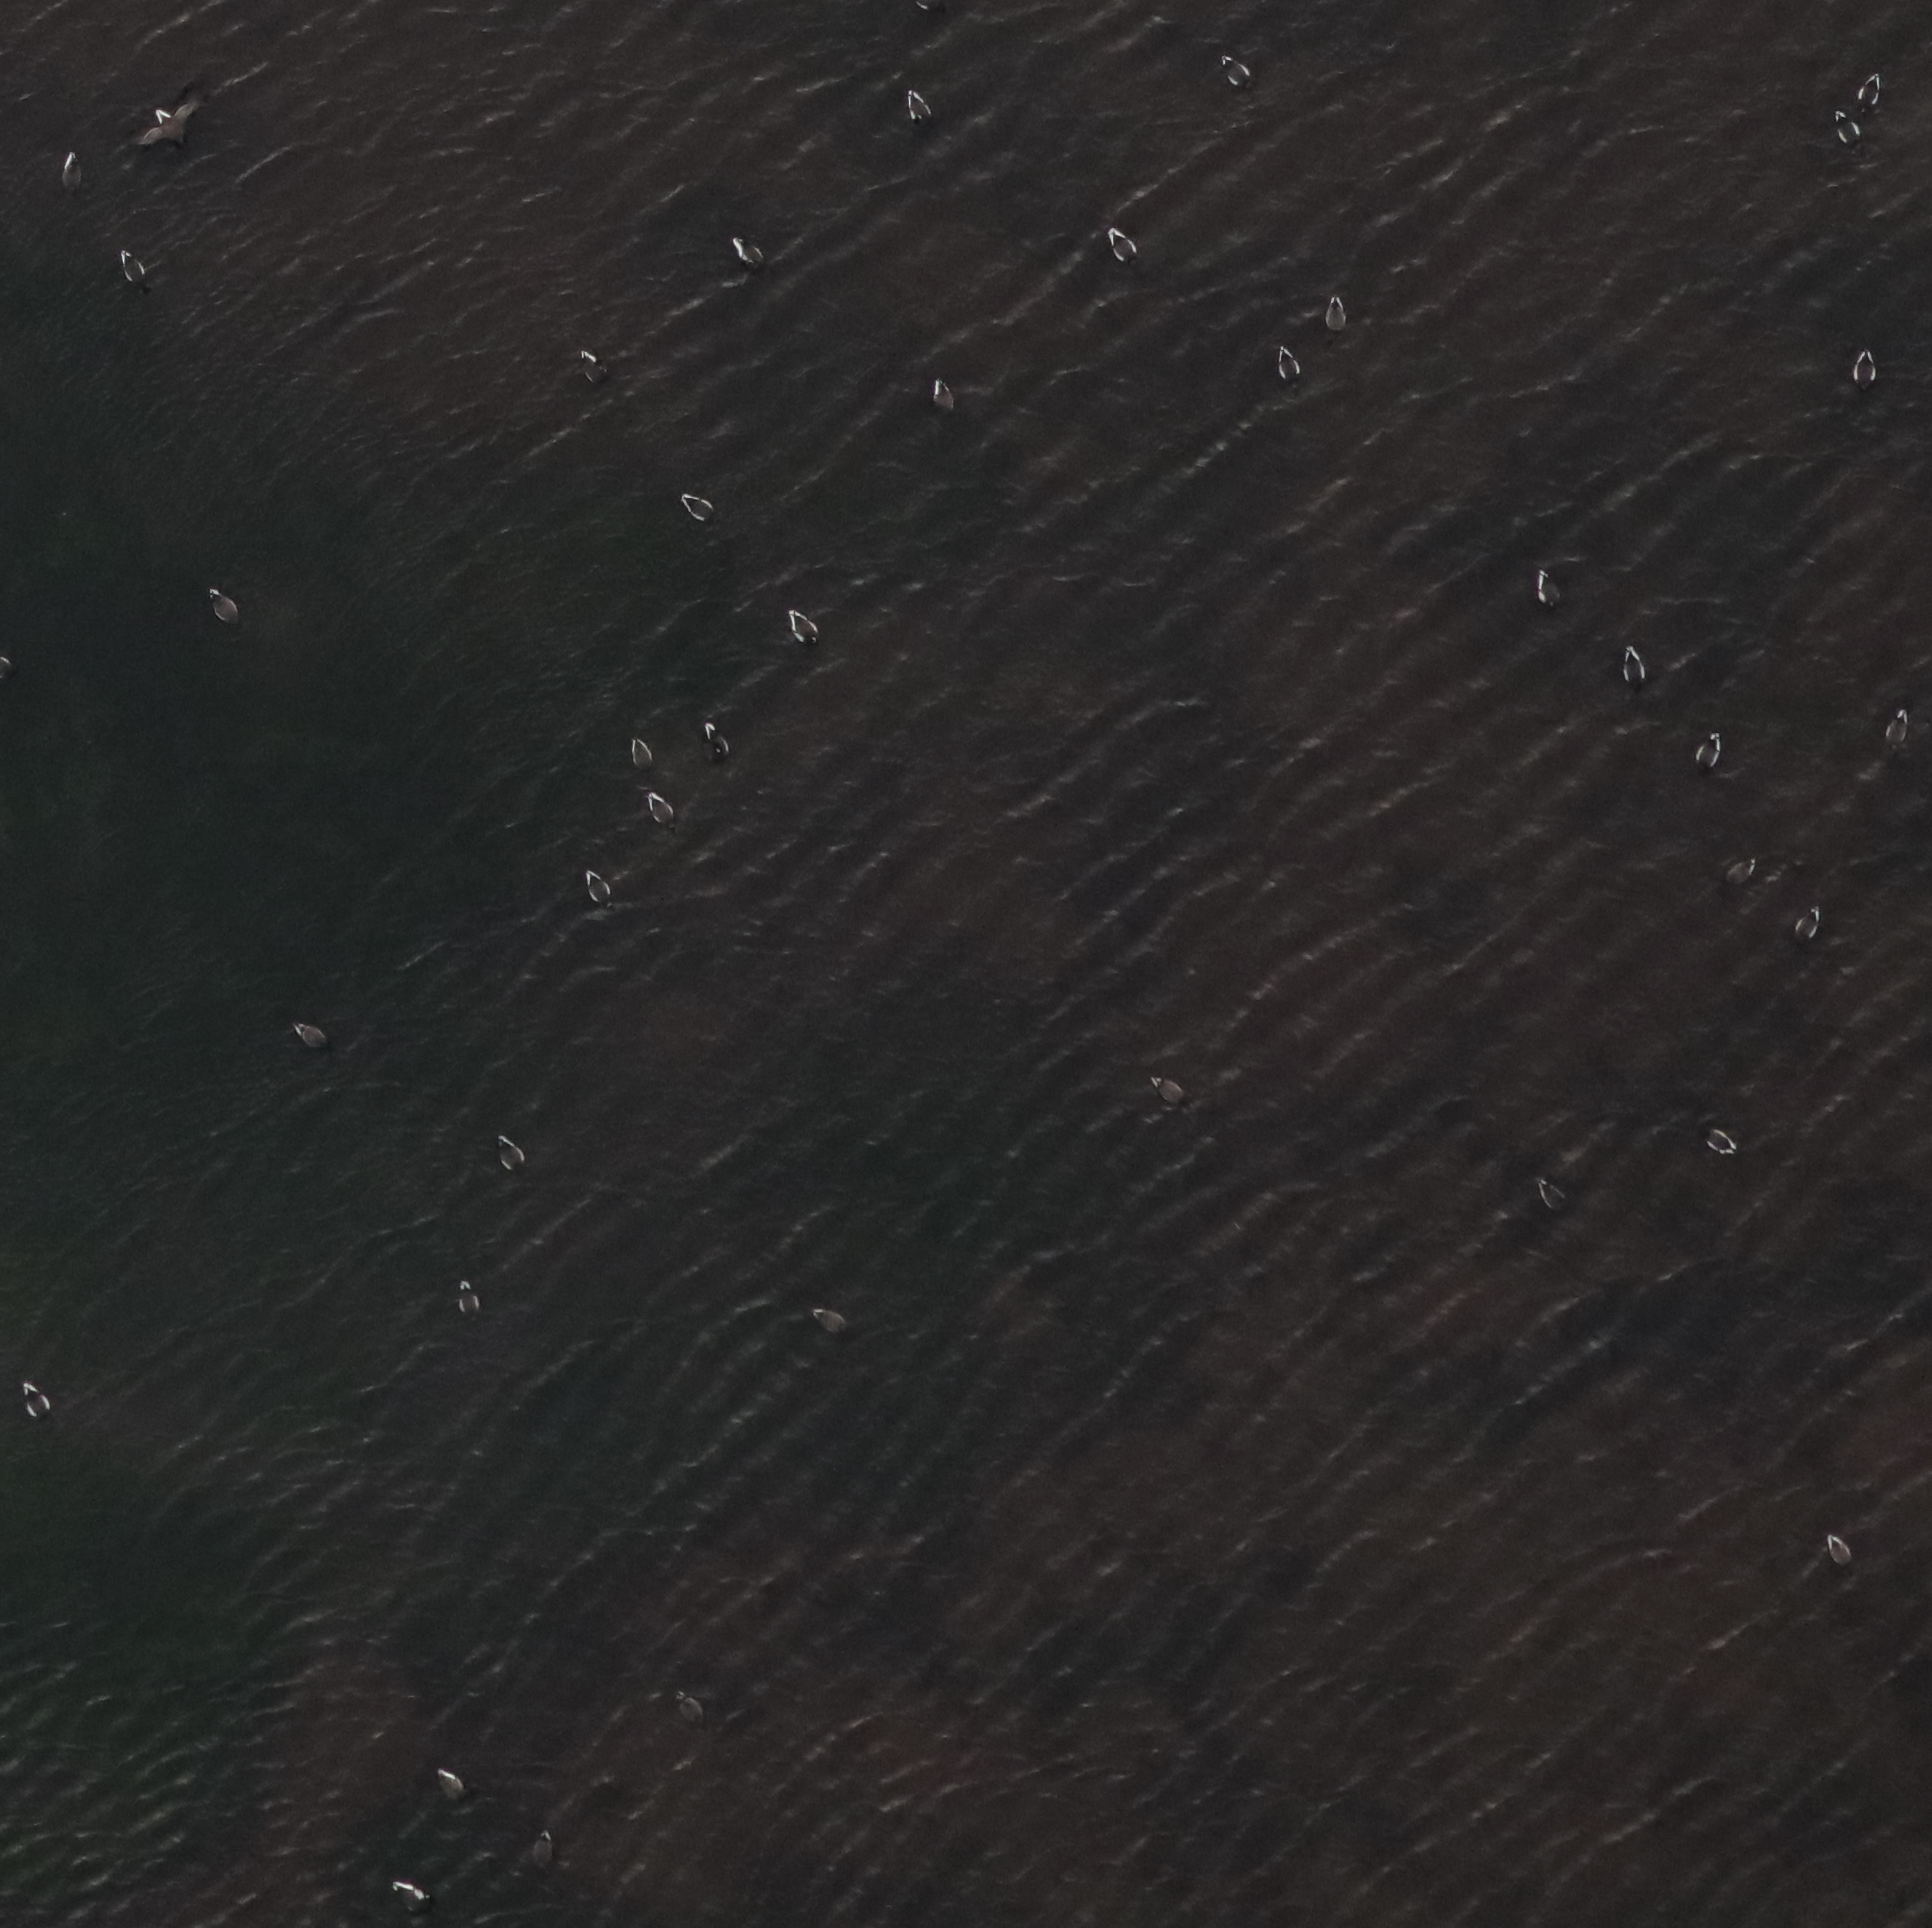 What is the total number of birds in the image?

40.